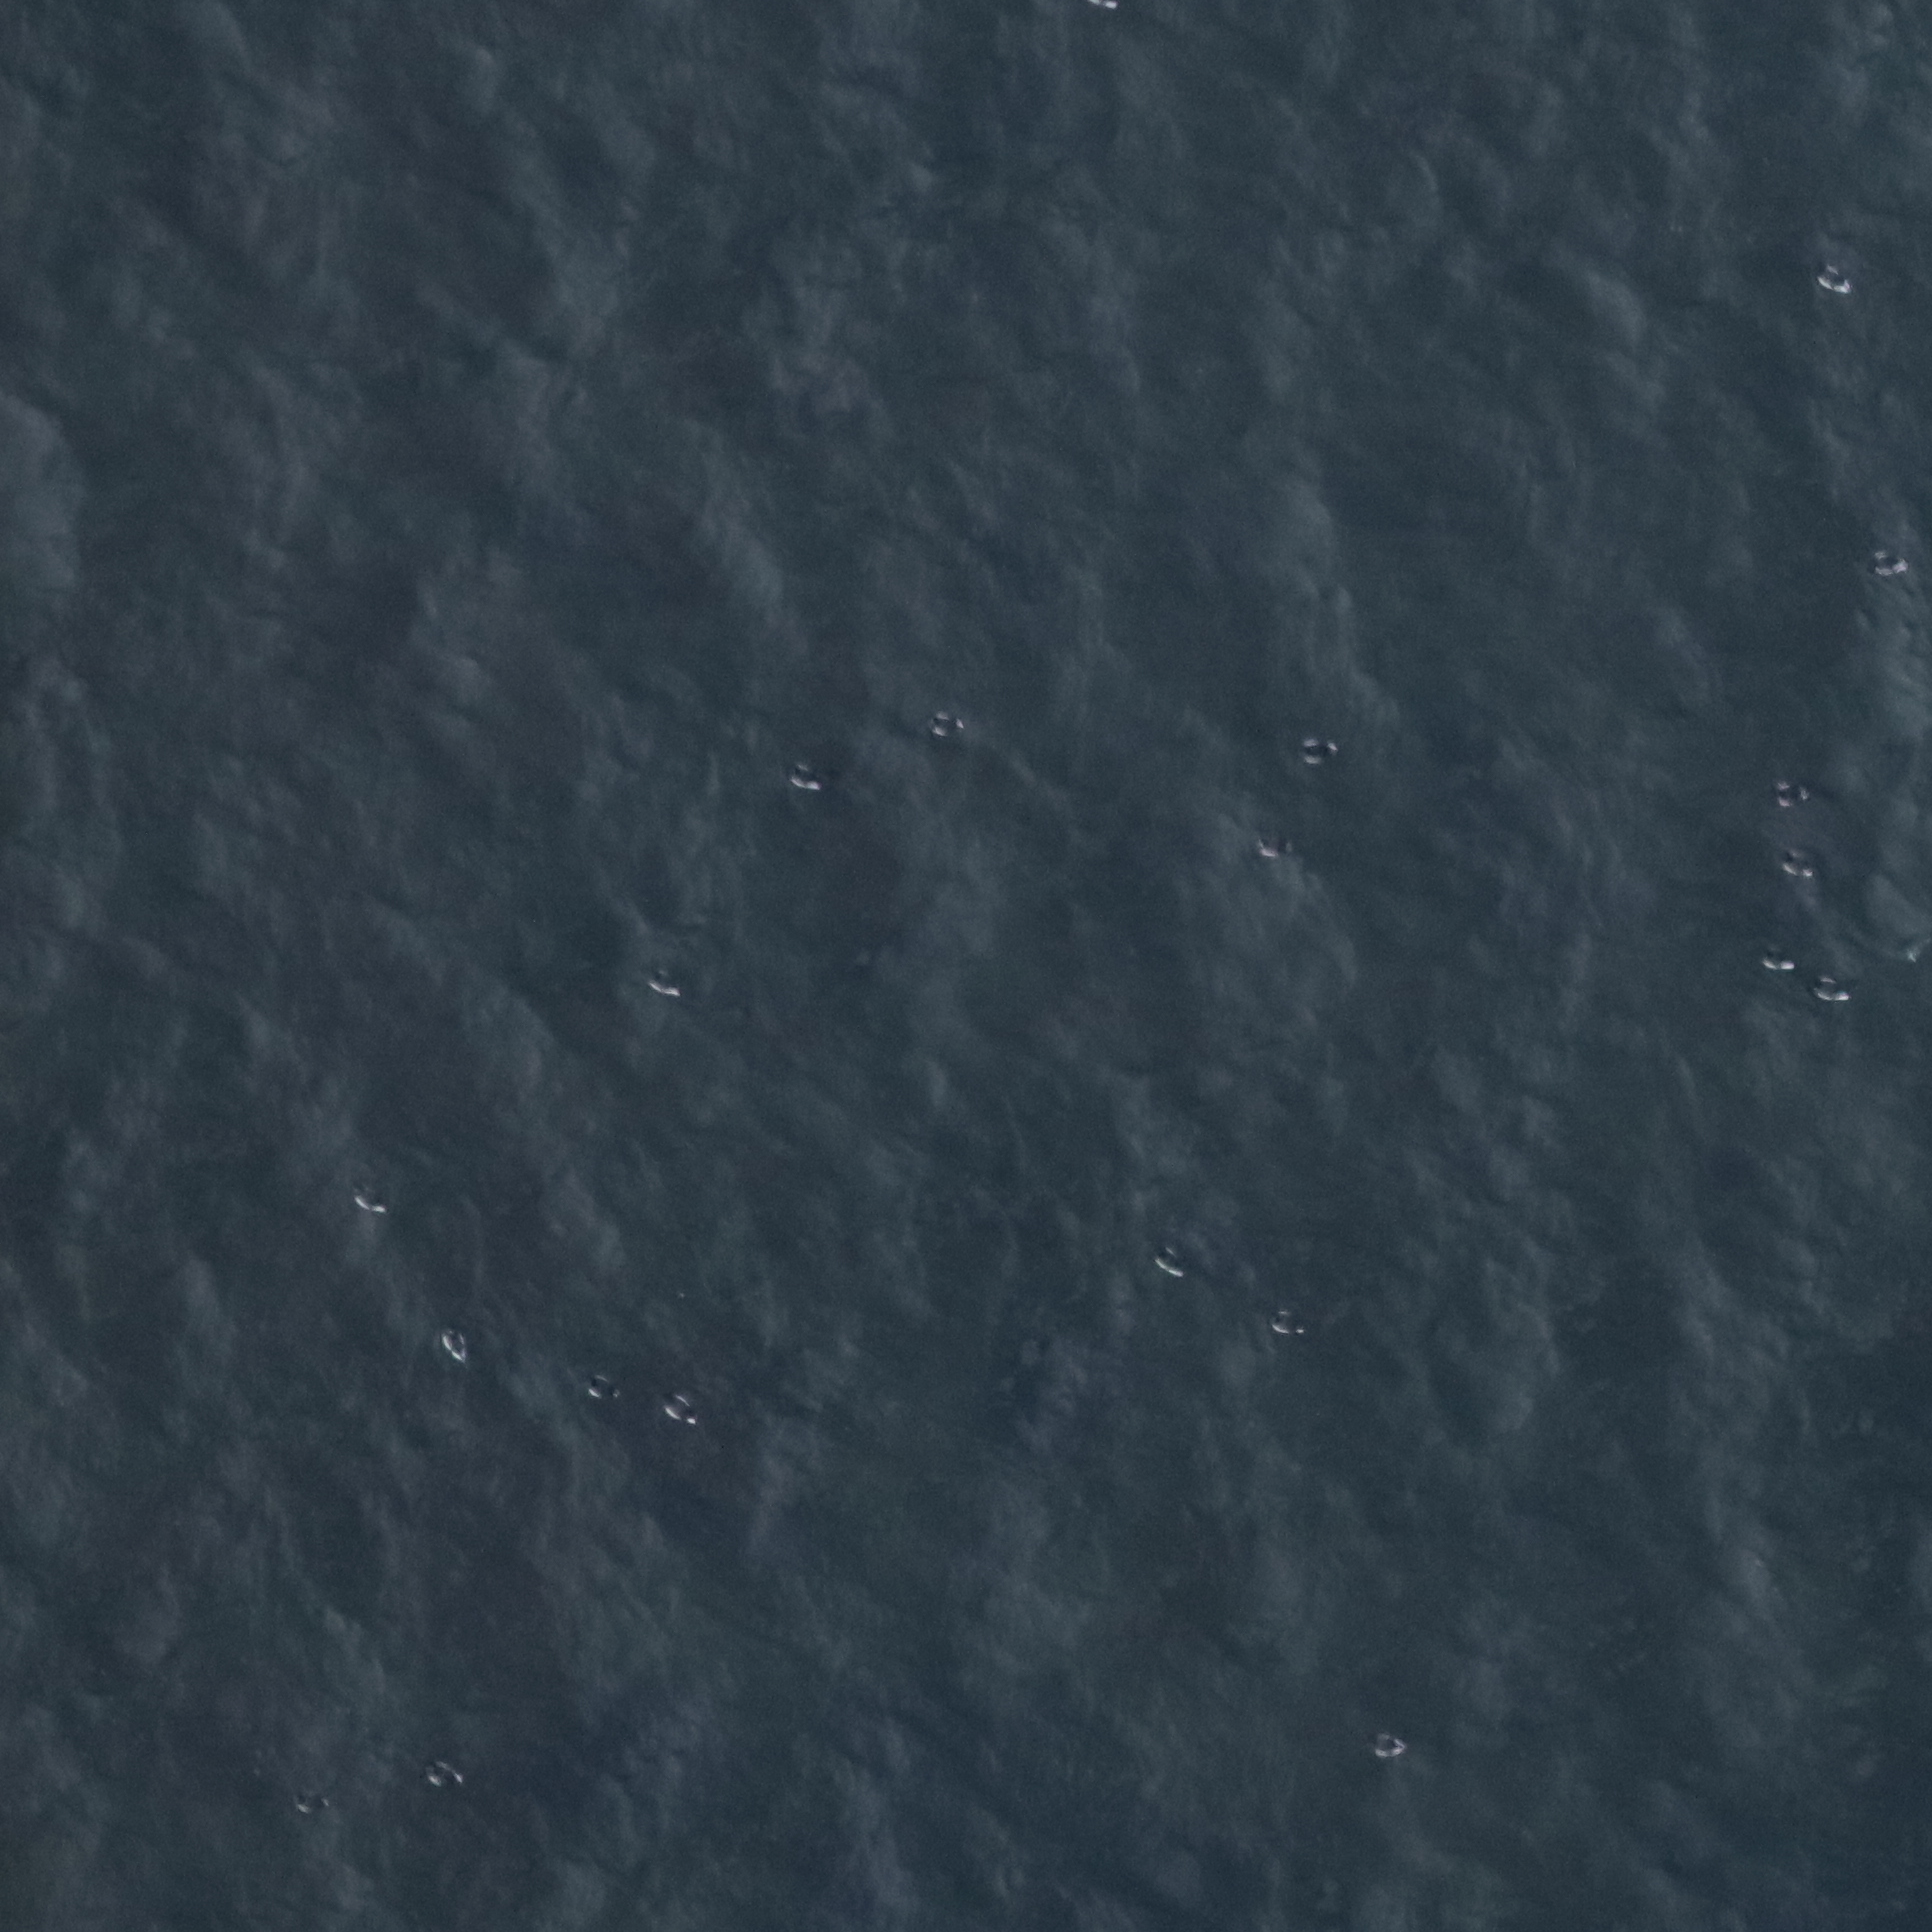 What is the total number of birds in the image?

20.